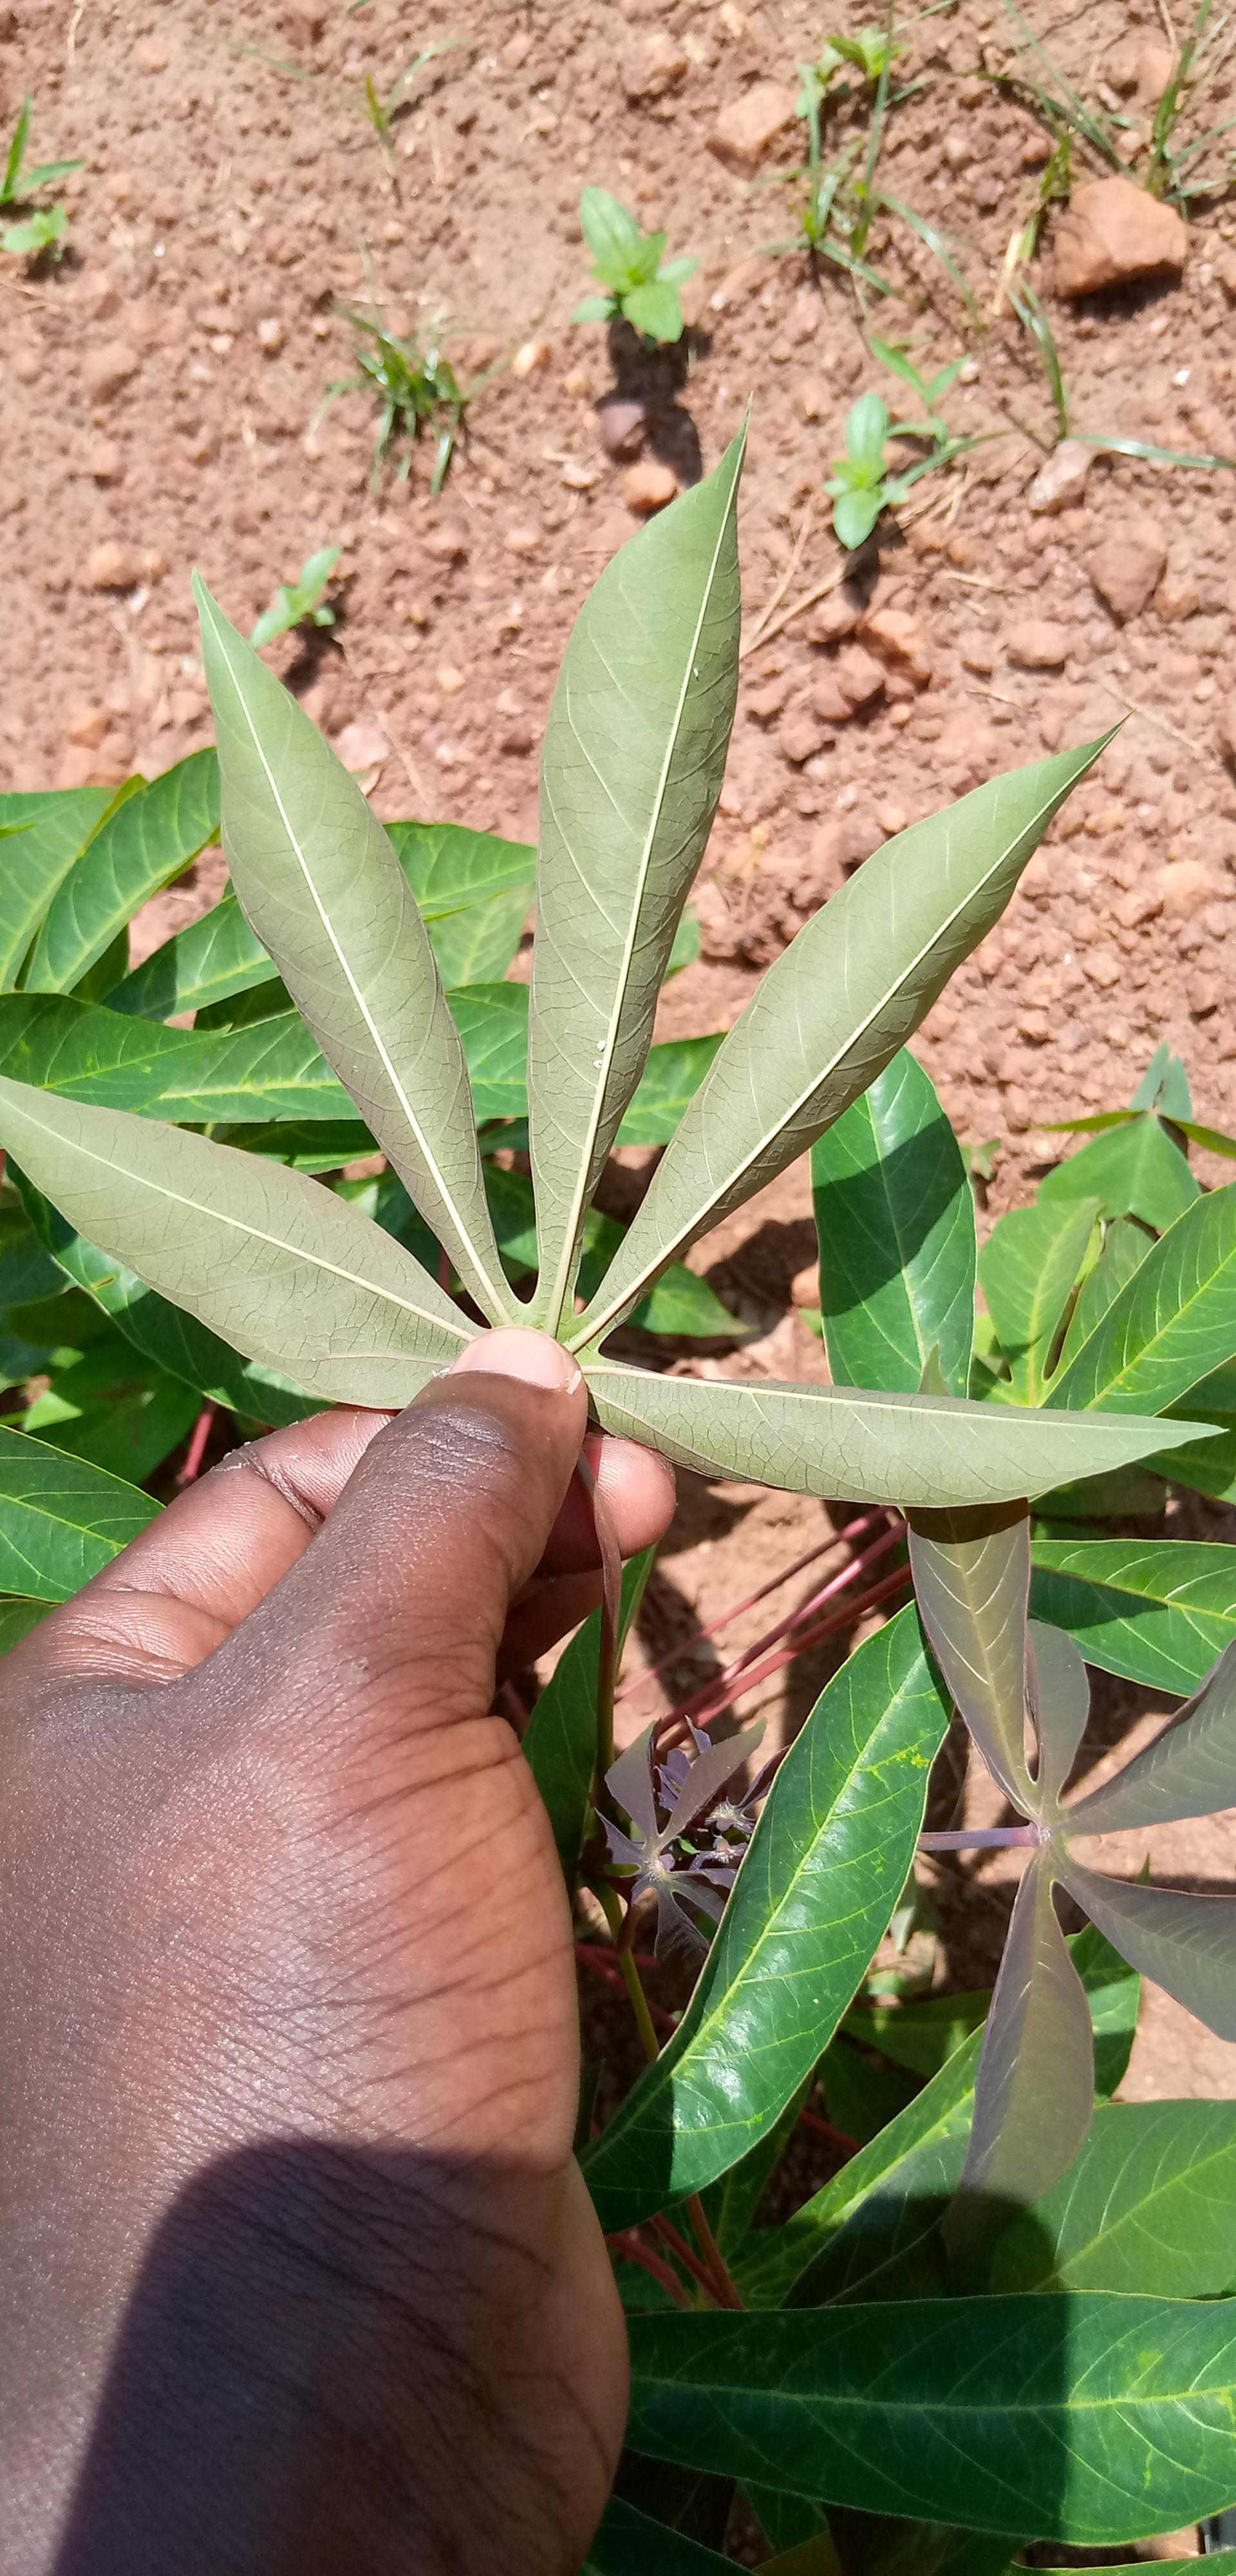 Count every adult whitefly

3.